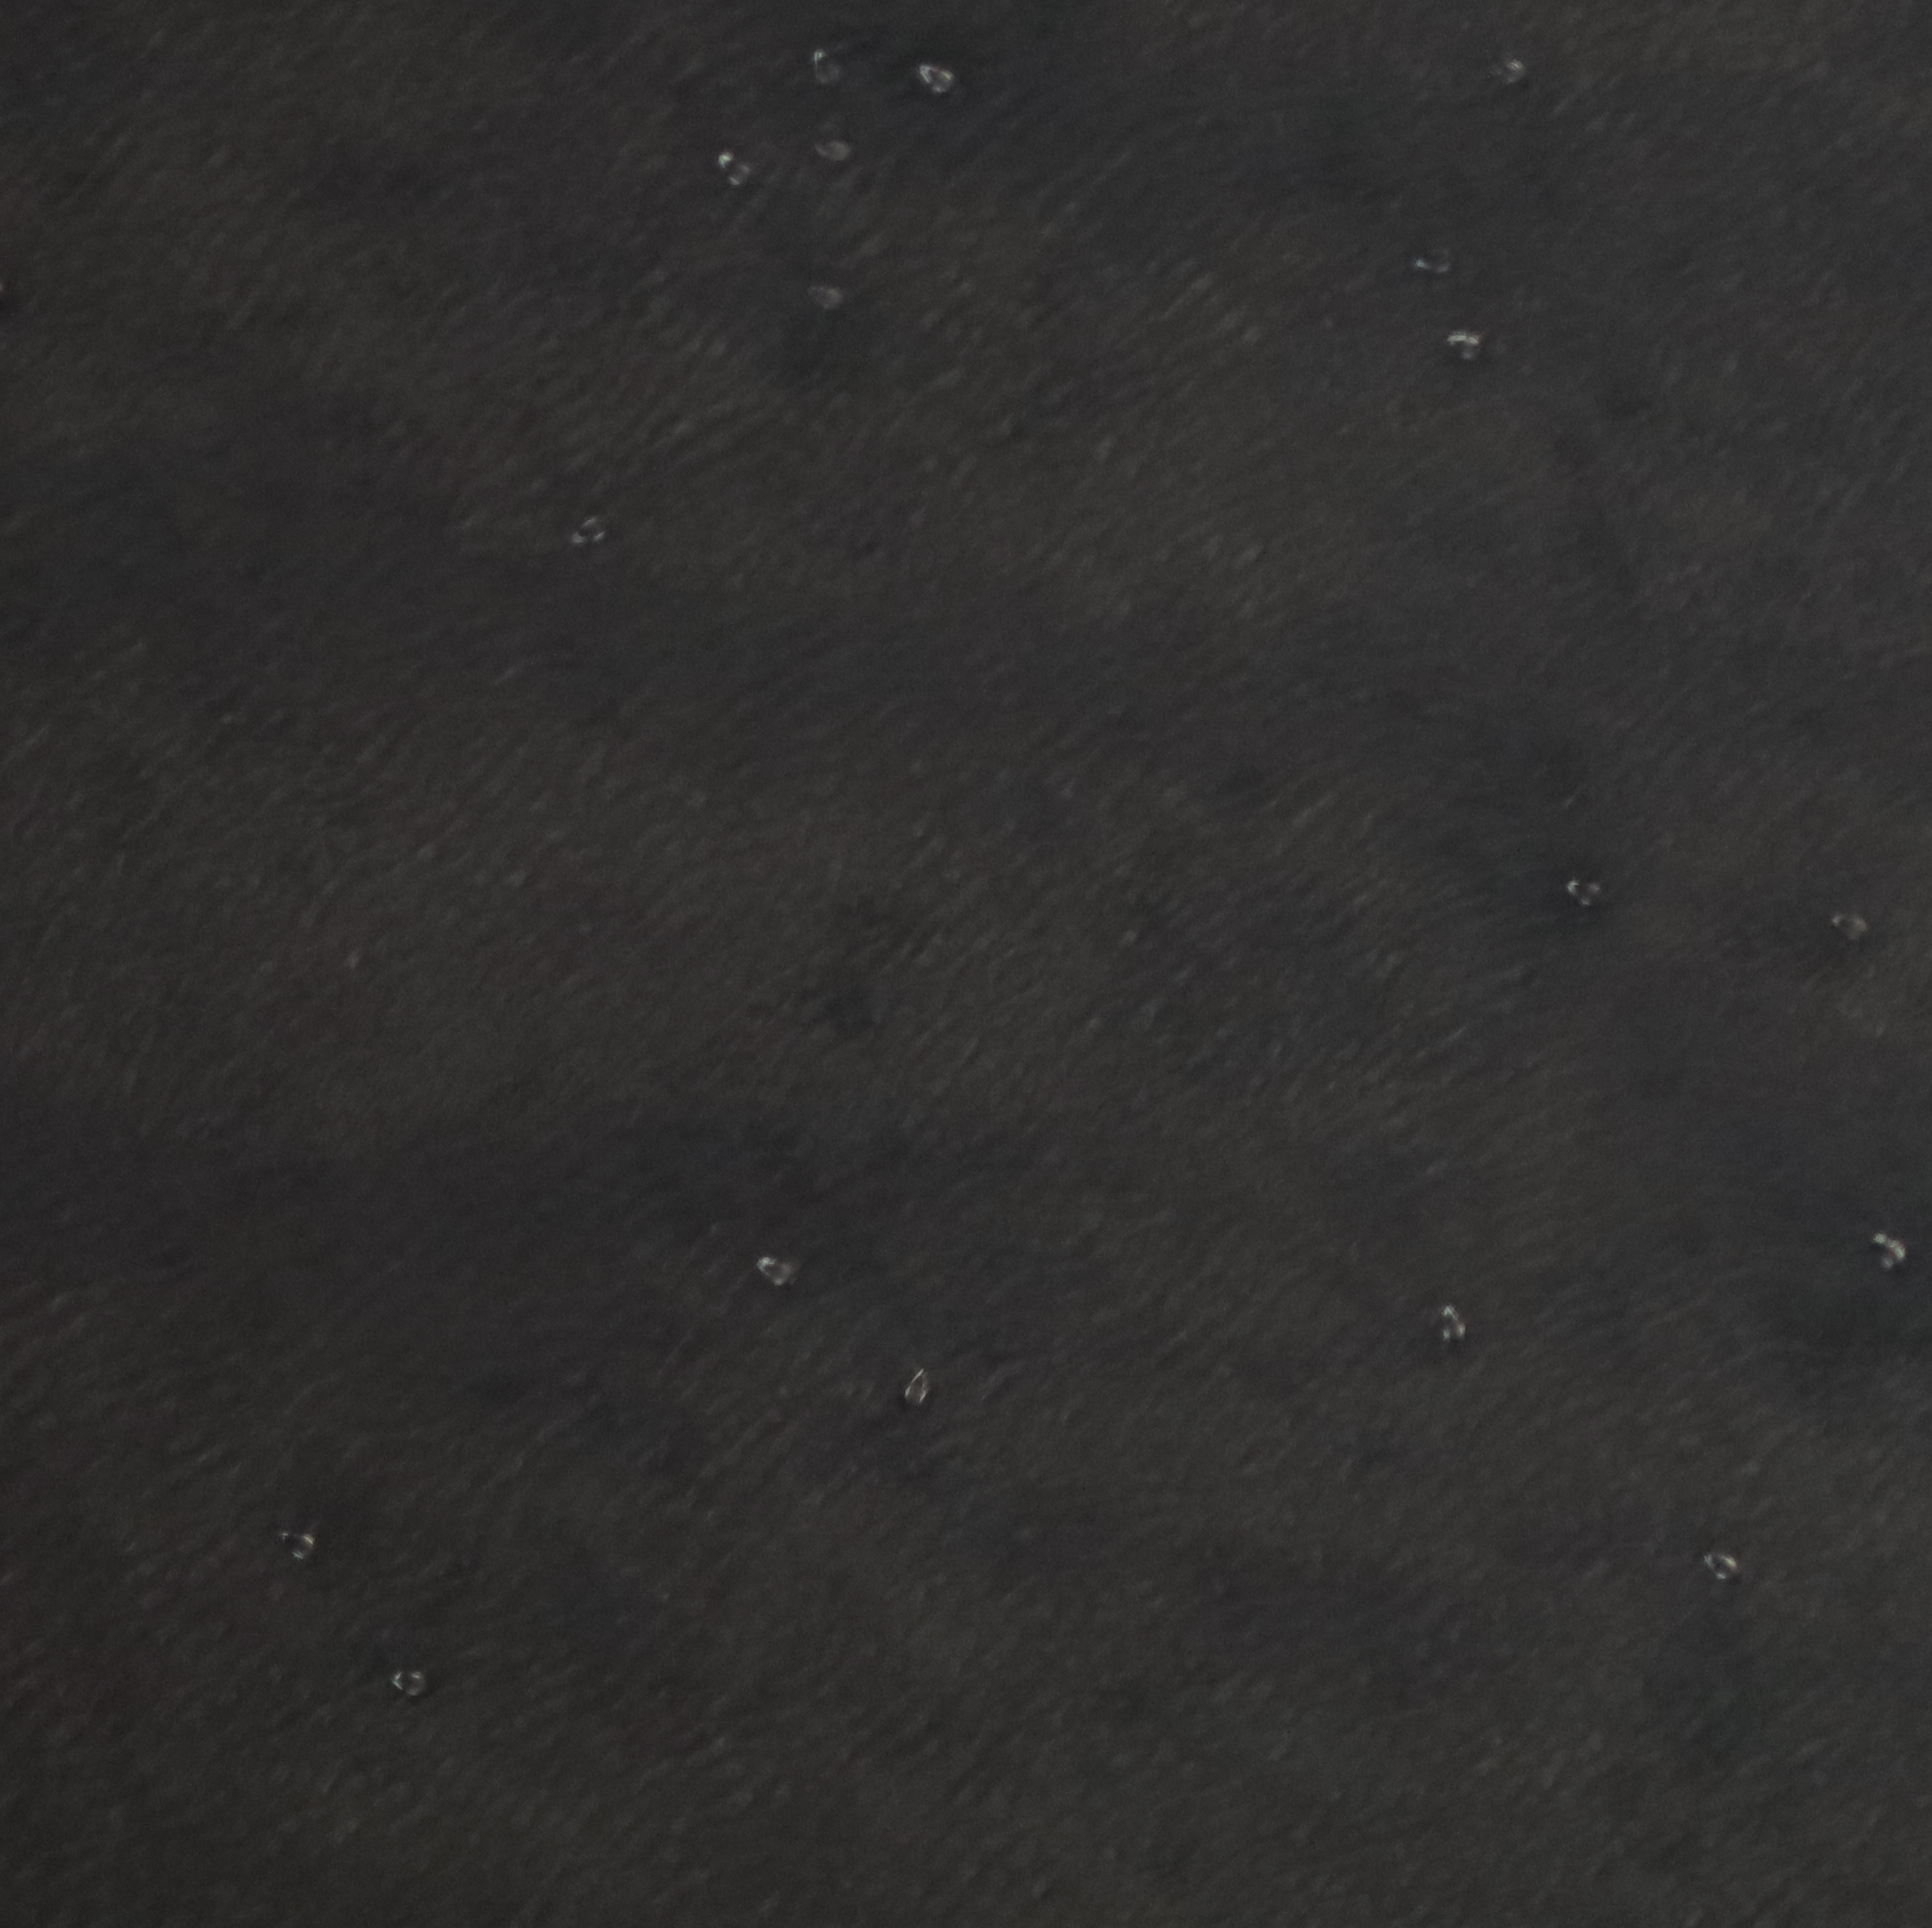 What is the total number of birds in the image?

17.